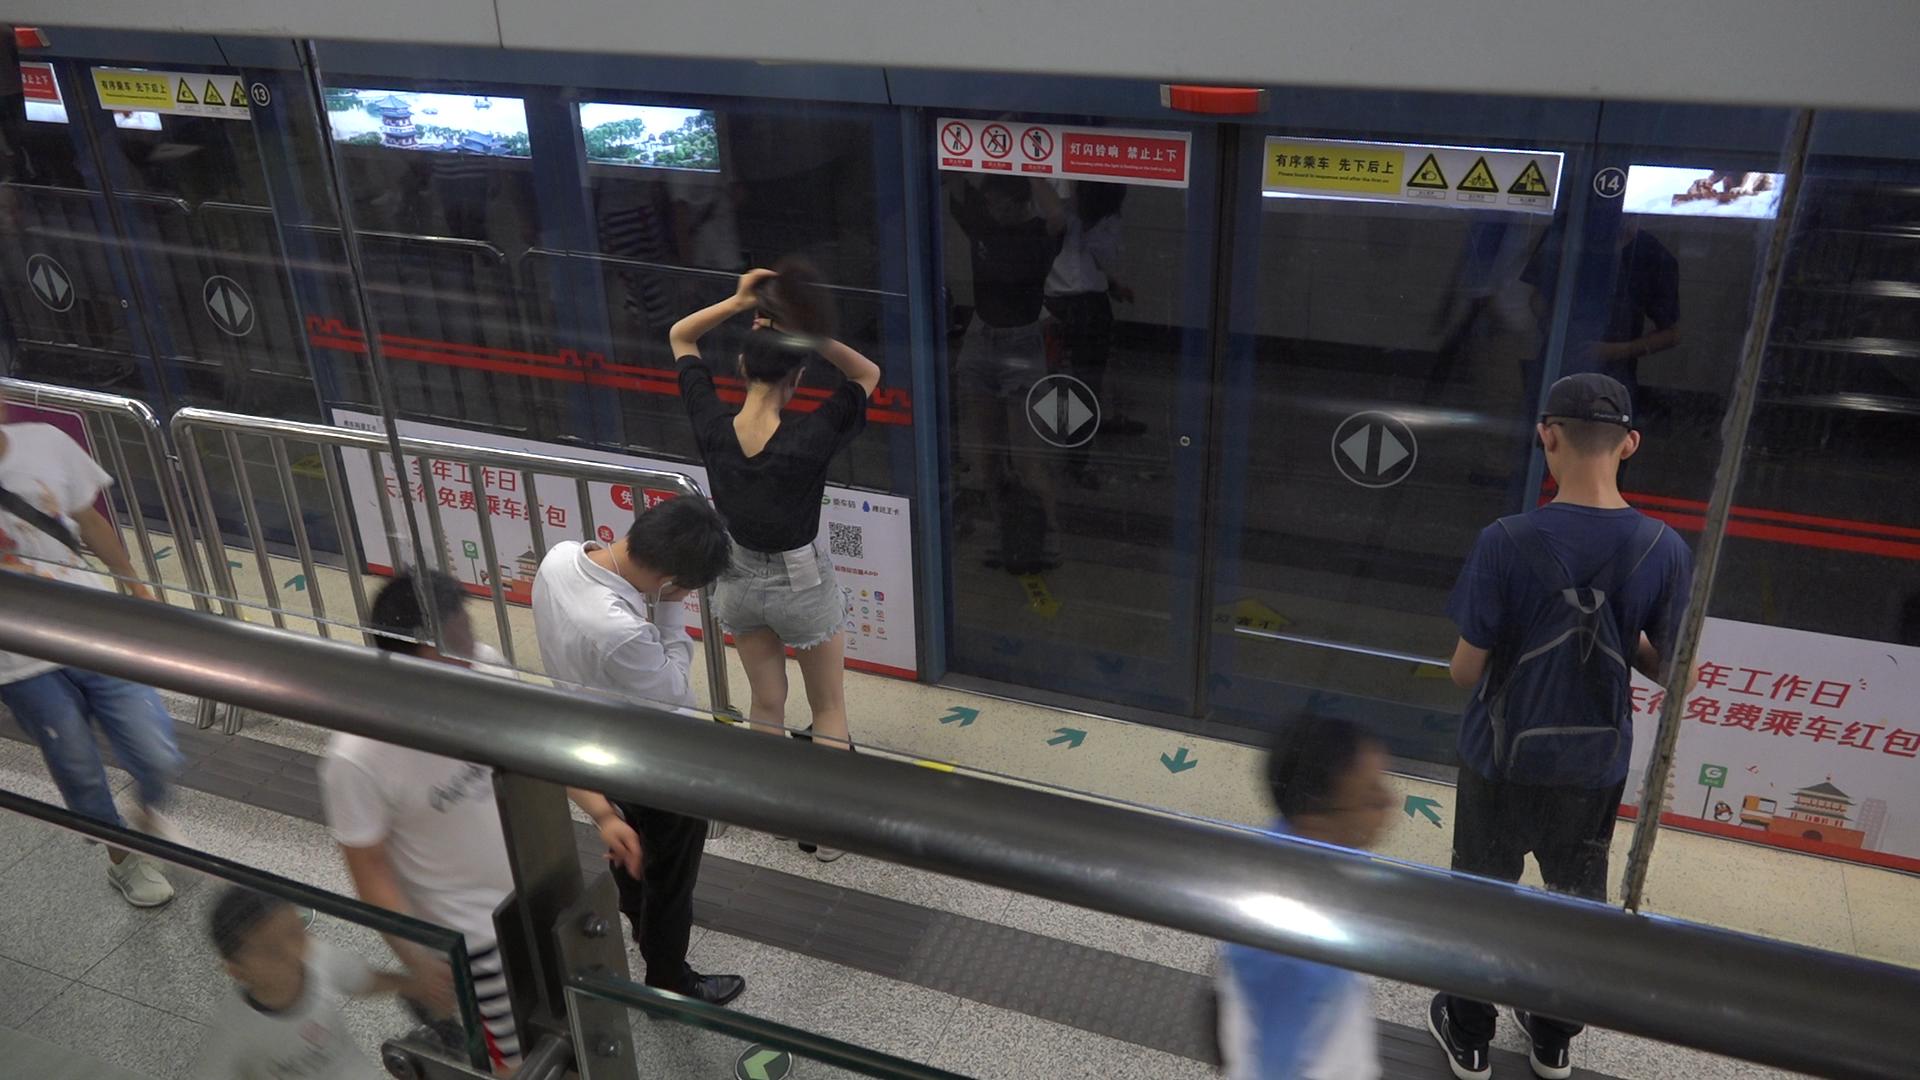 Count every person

6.